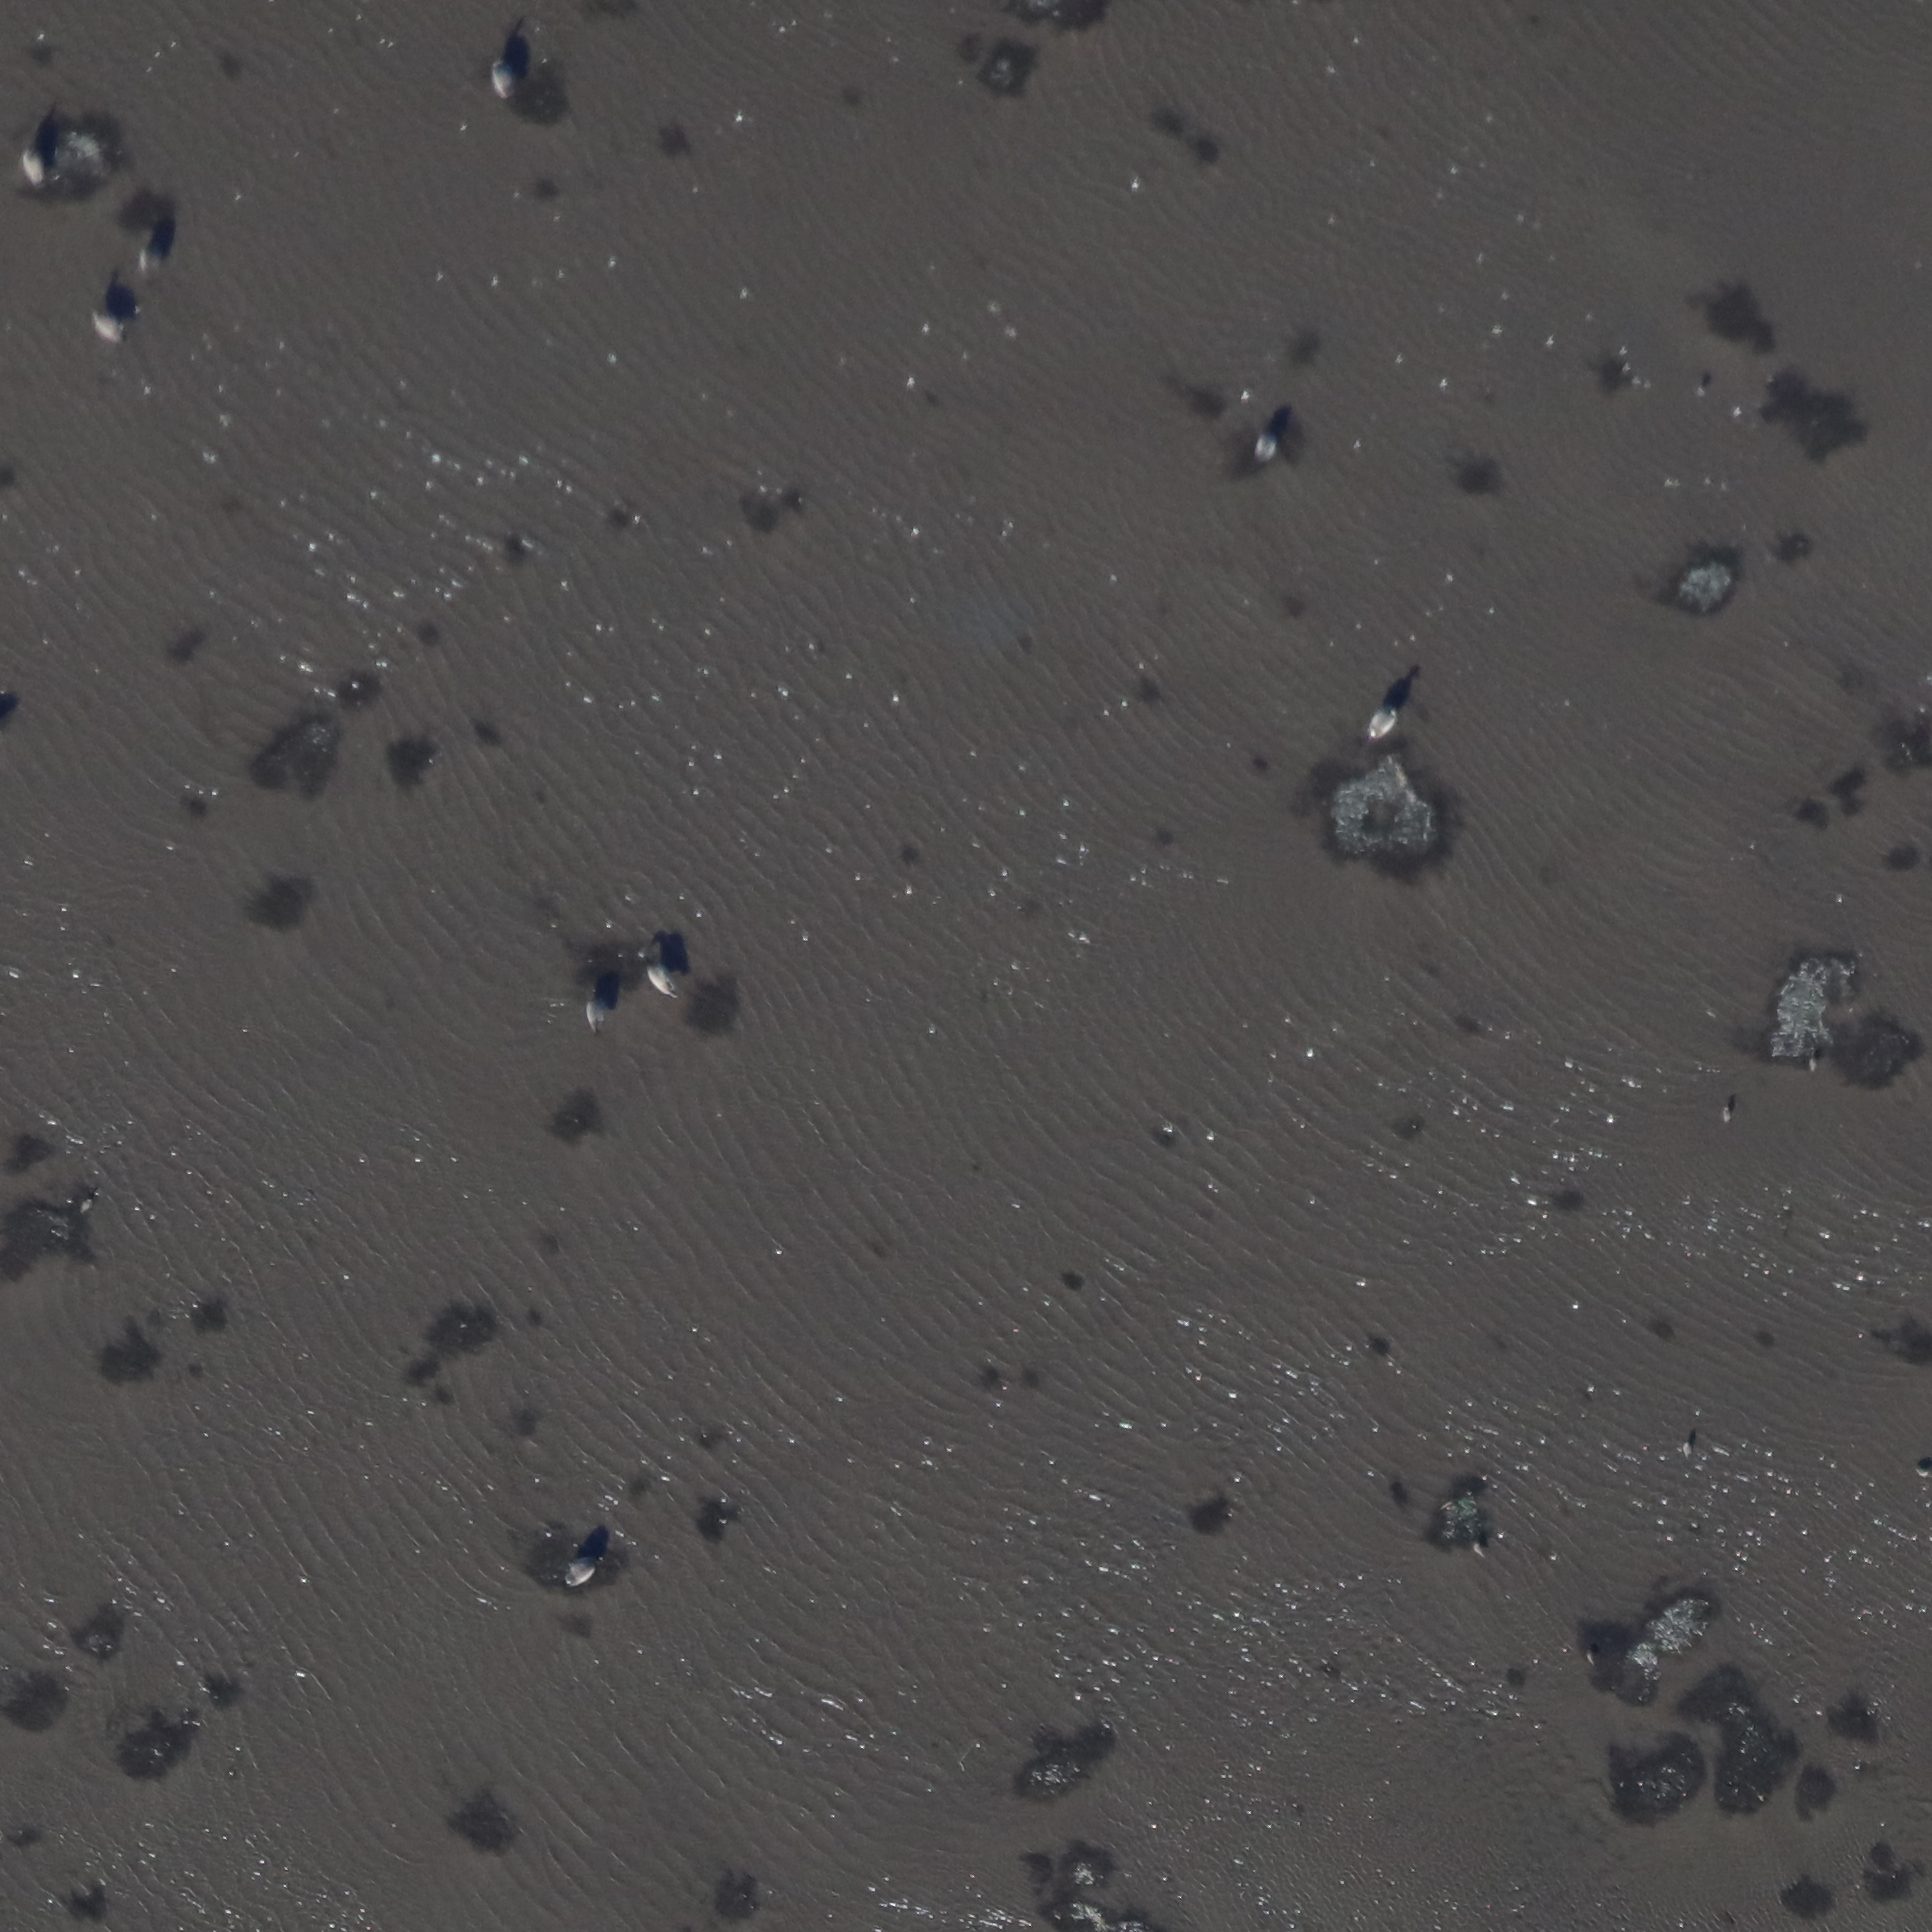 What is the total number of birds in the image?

16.